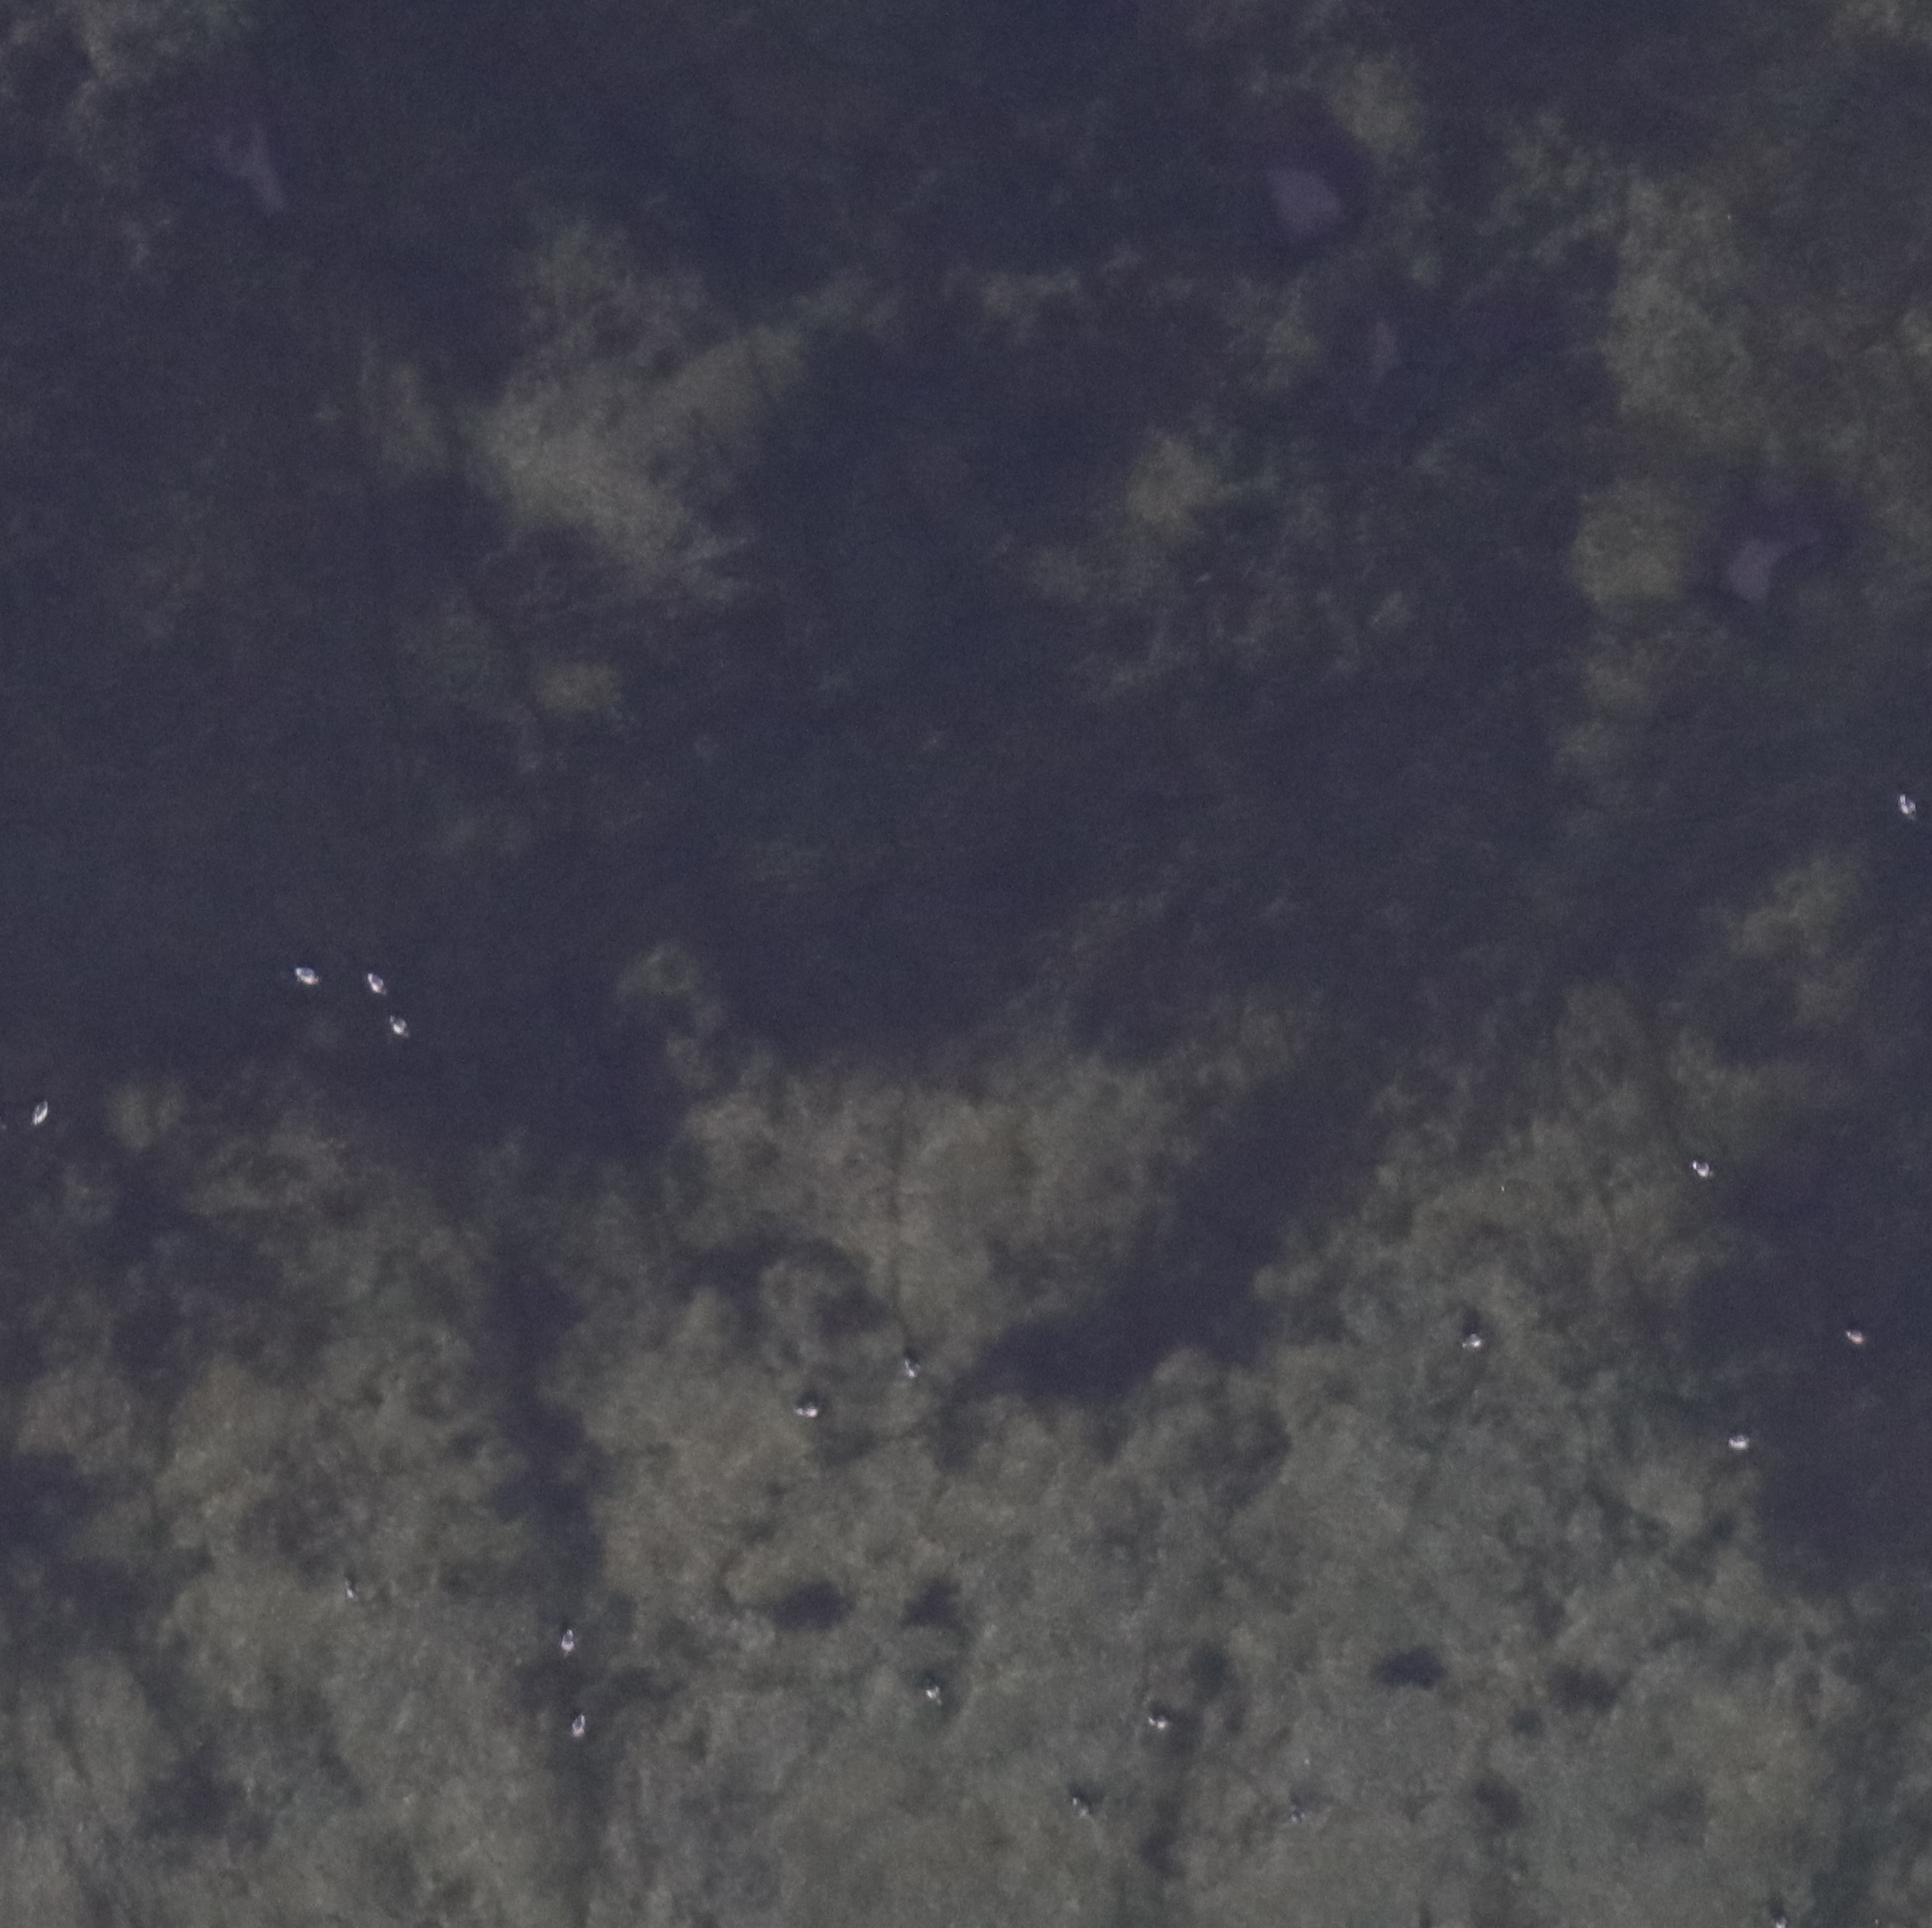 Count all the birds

18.